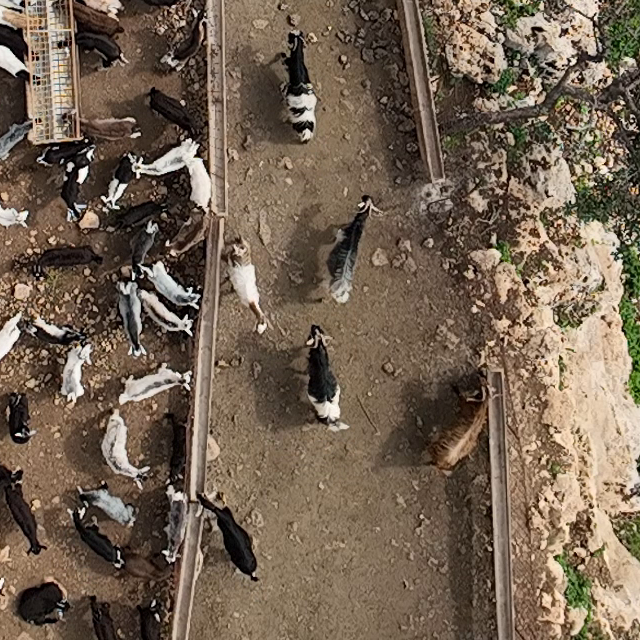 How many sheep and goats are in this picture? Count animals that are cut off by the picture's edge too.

48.